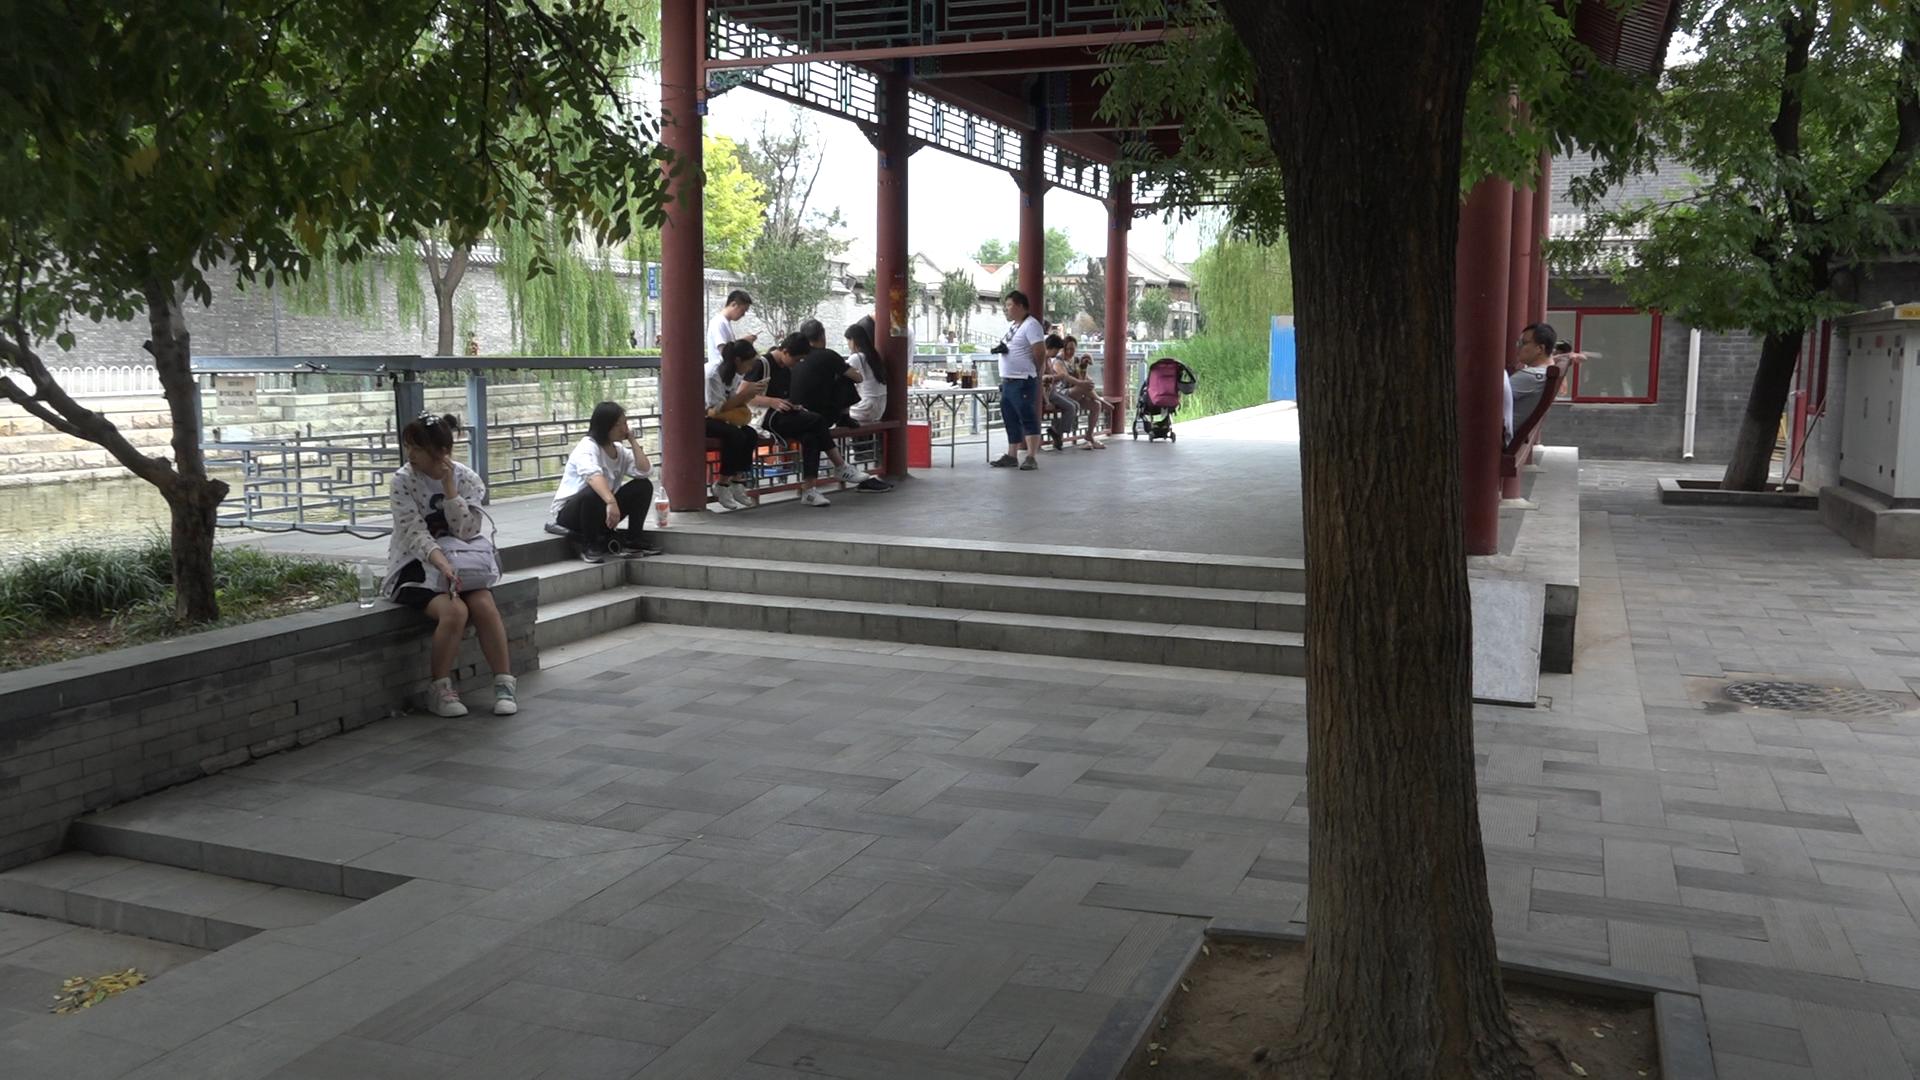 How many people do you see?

11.